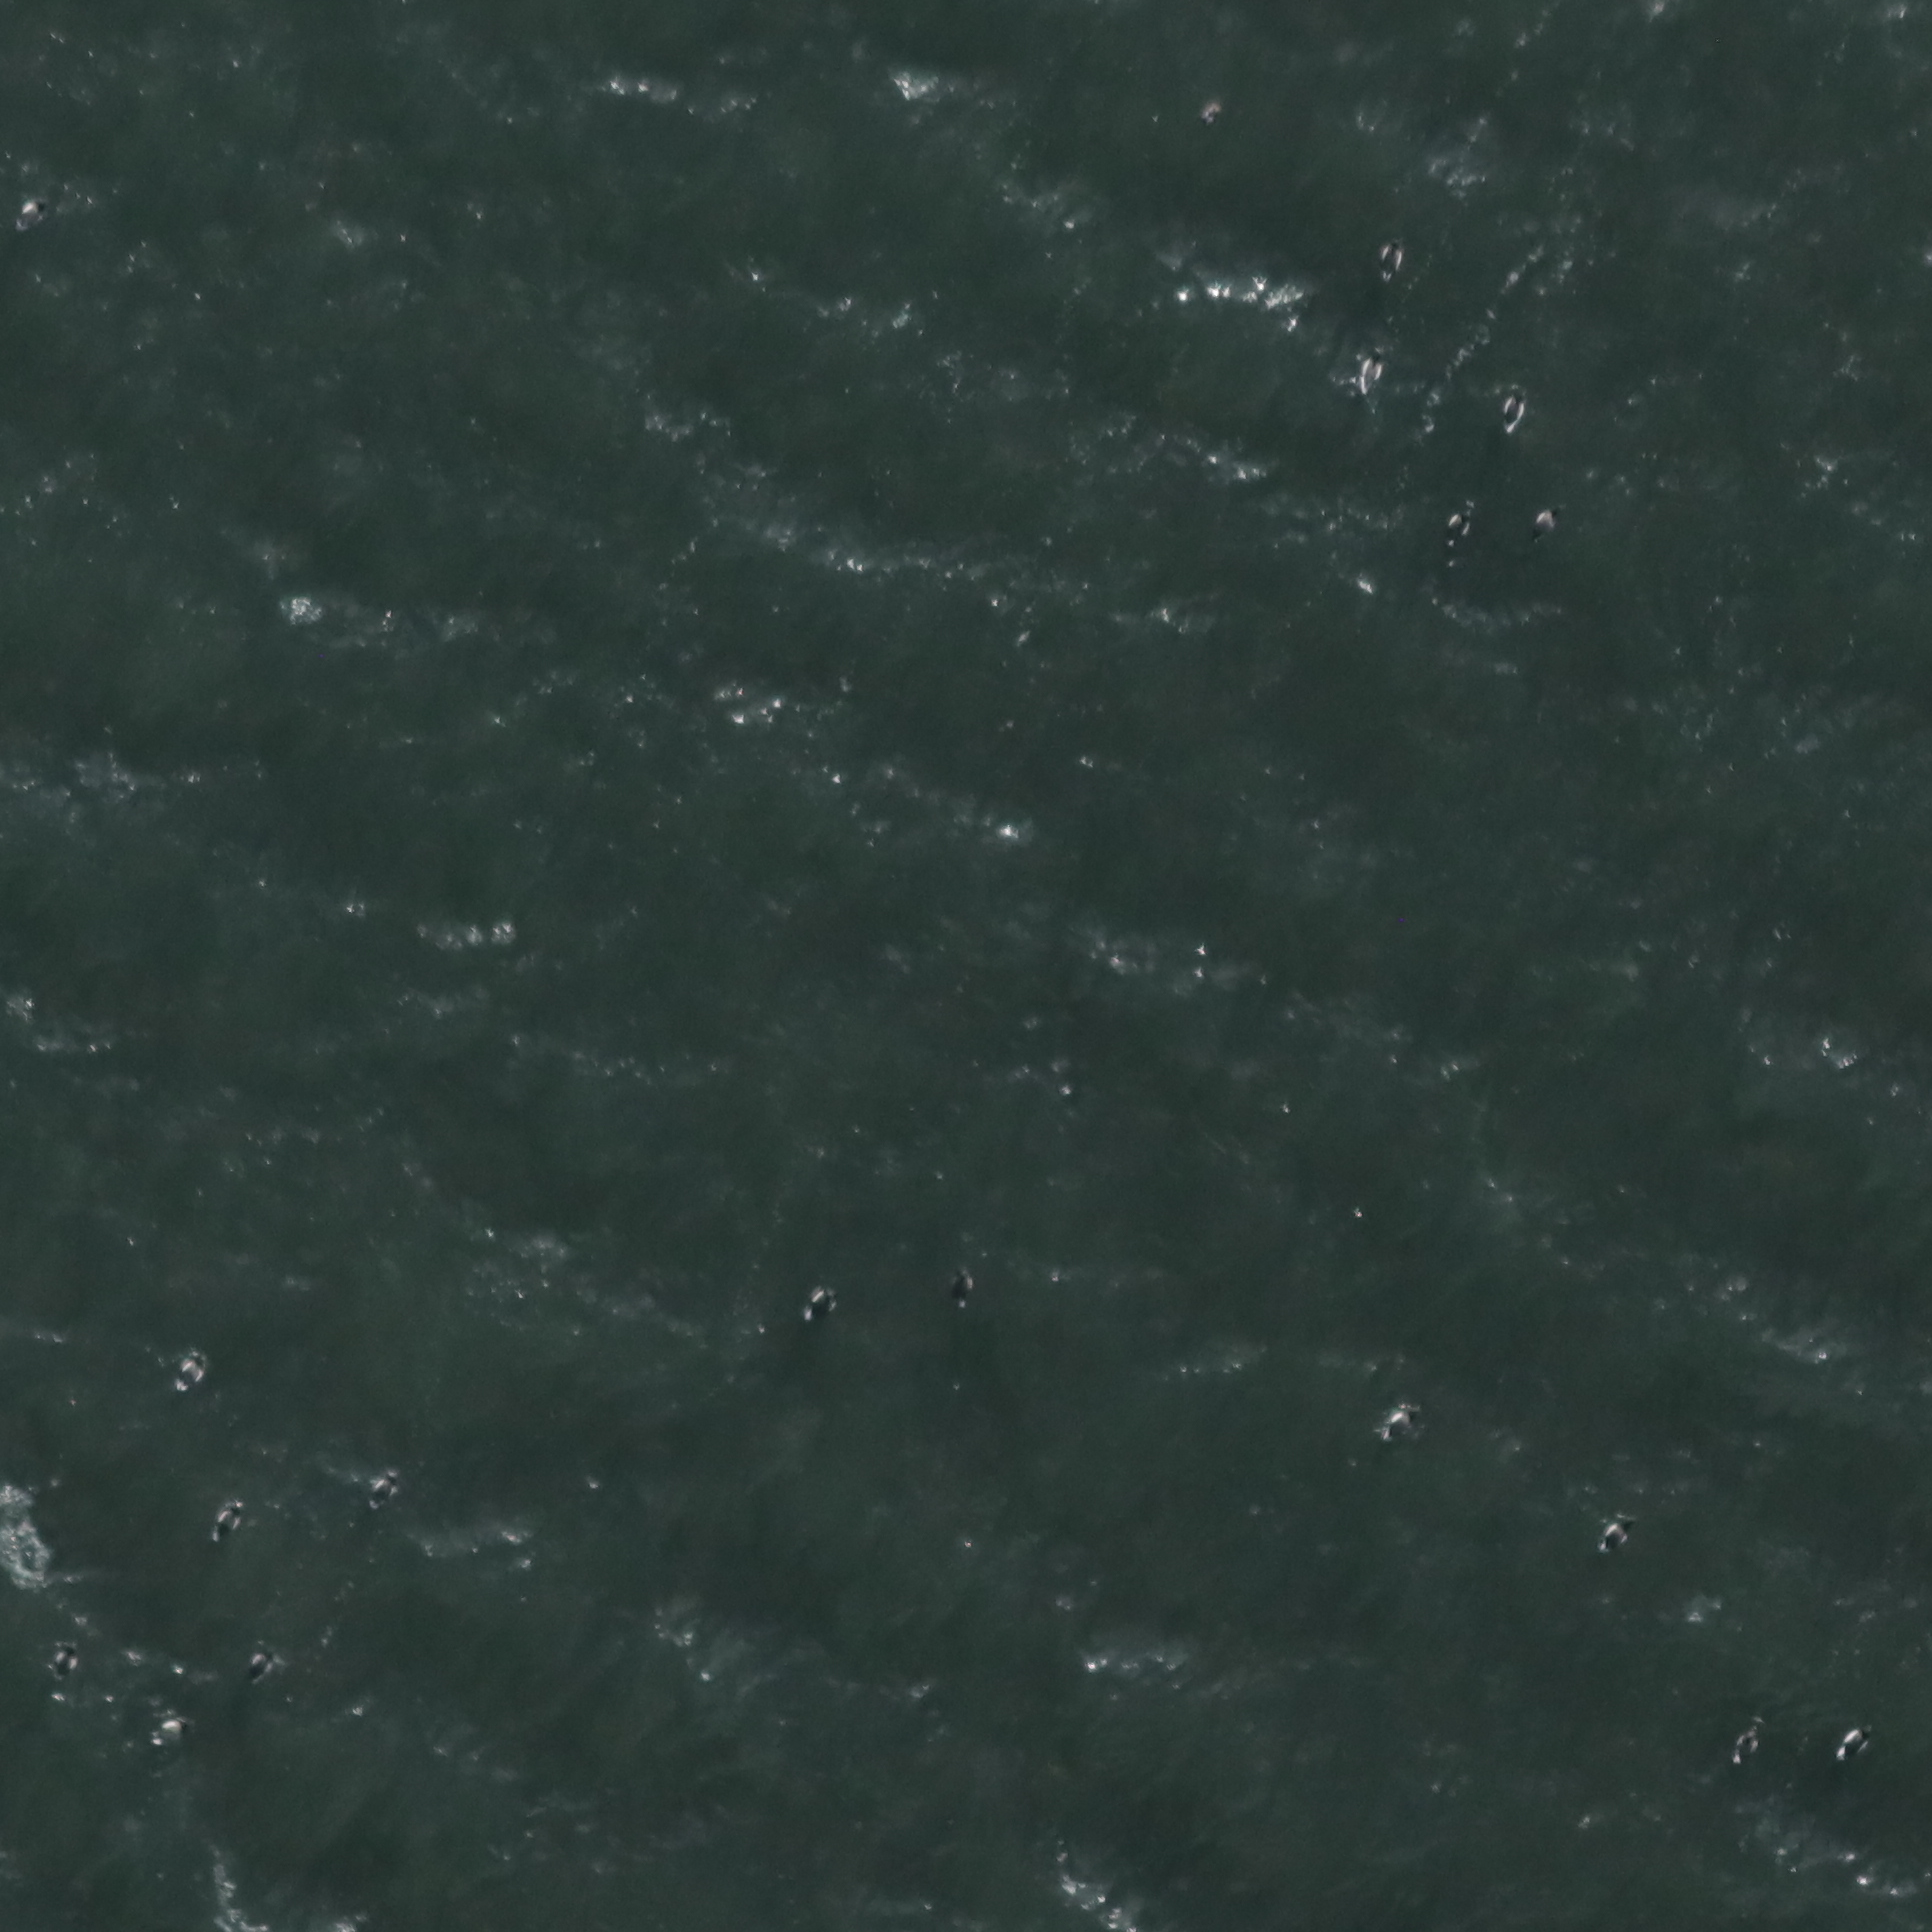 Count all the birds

19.